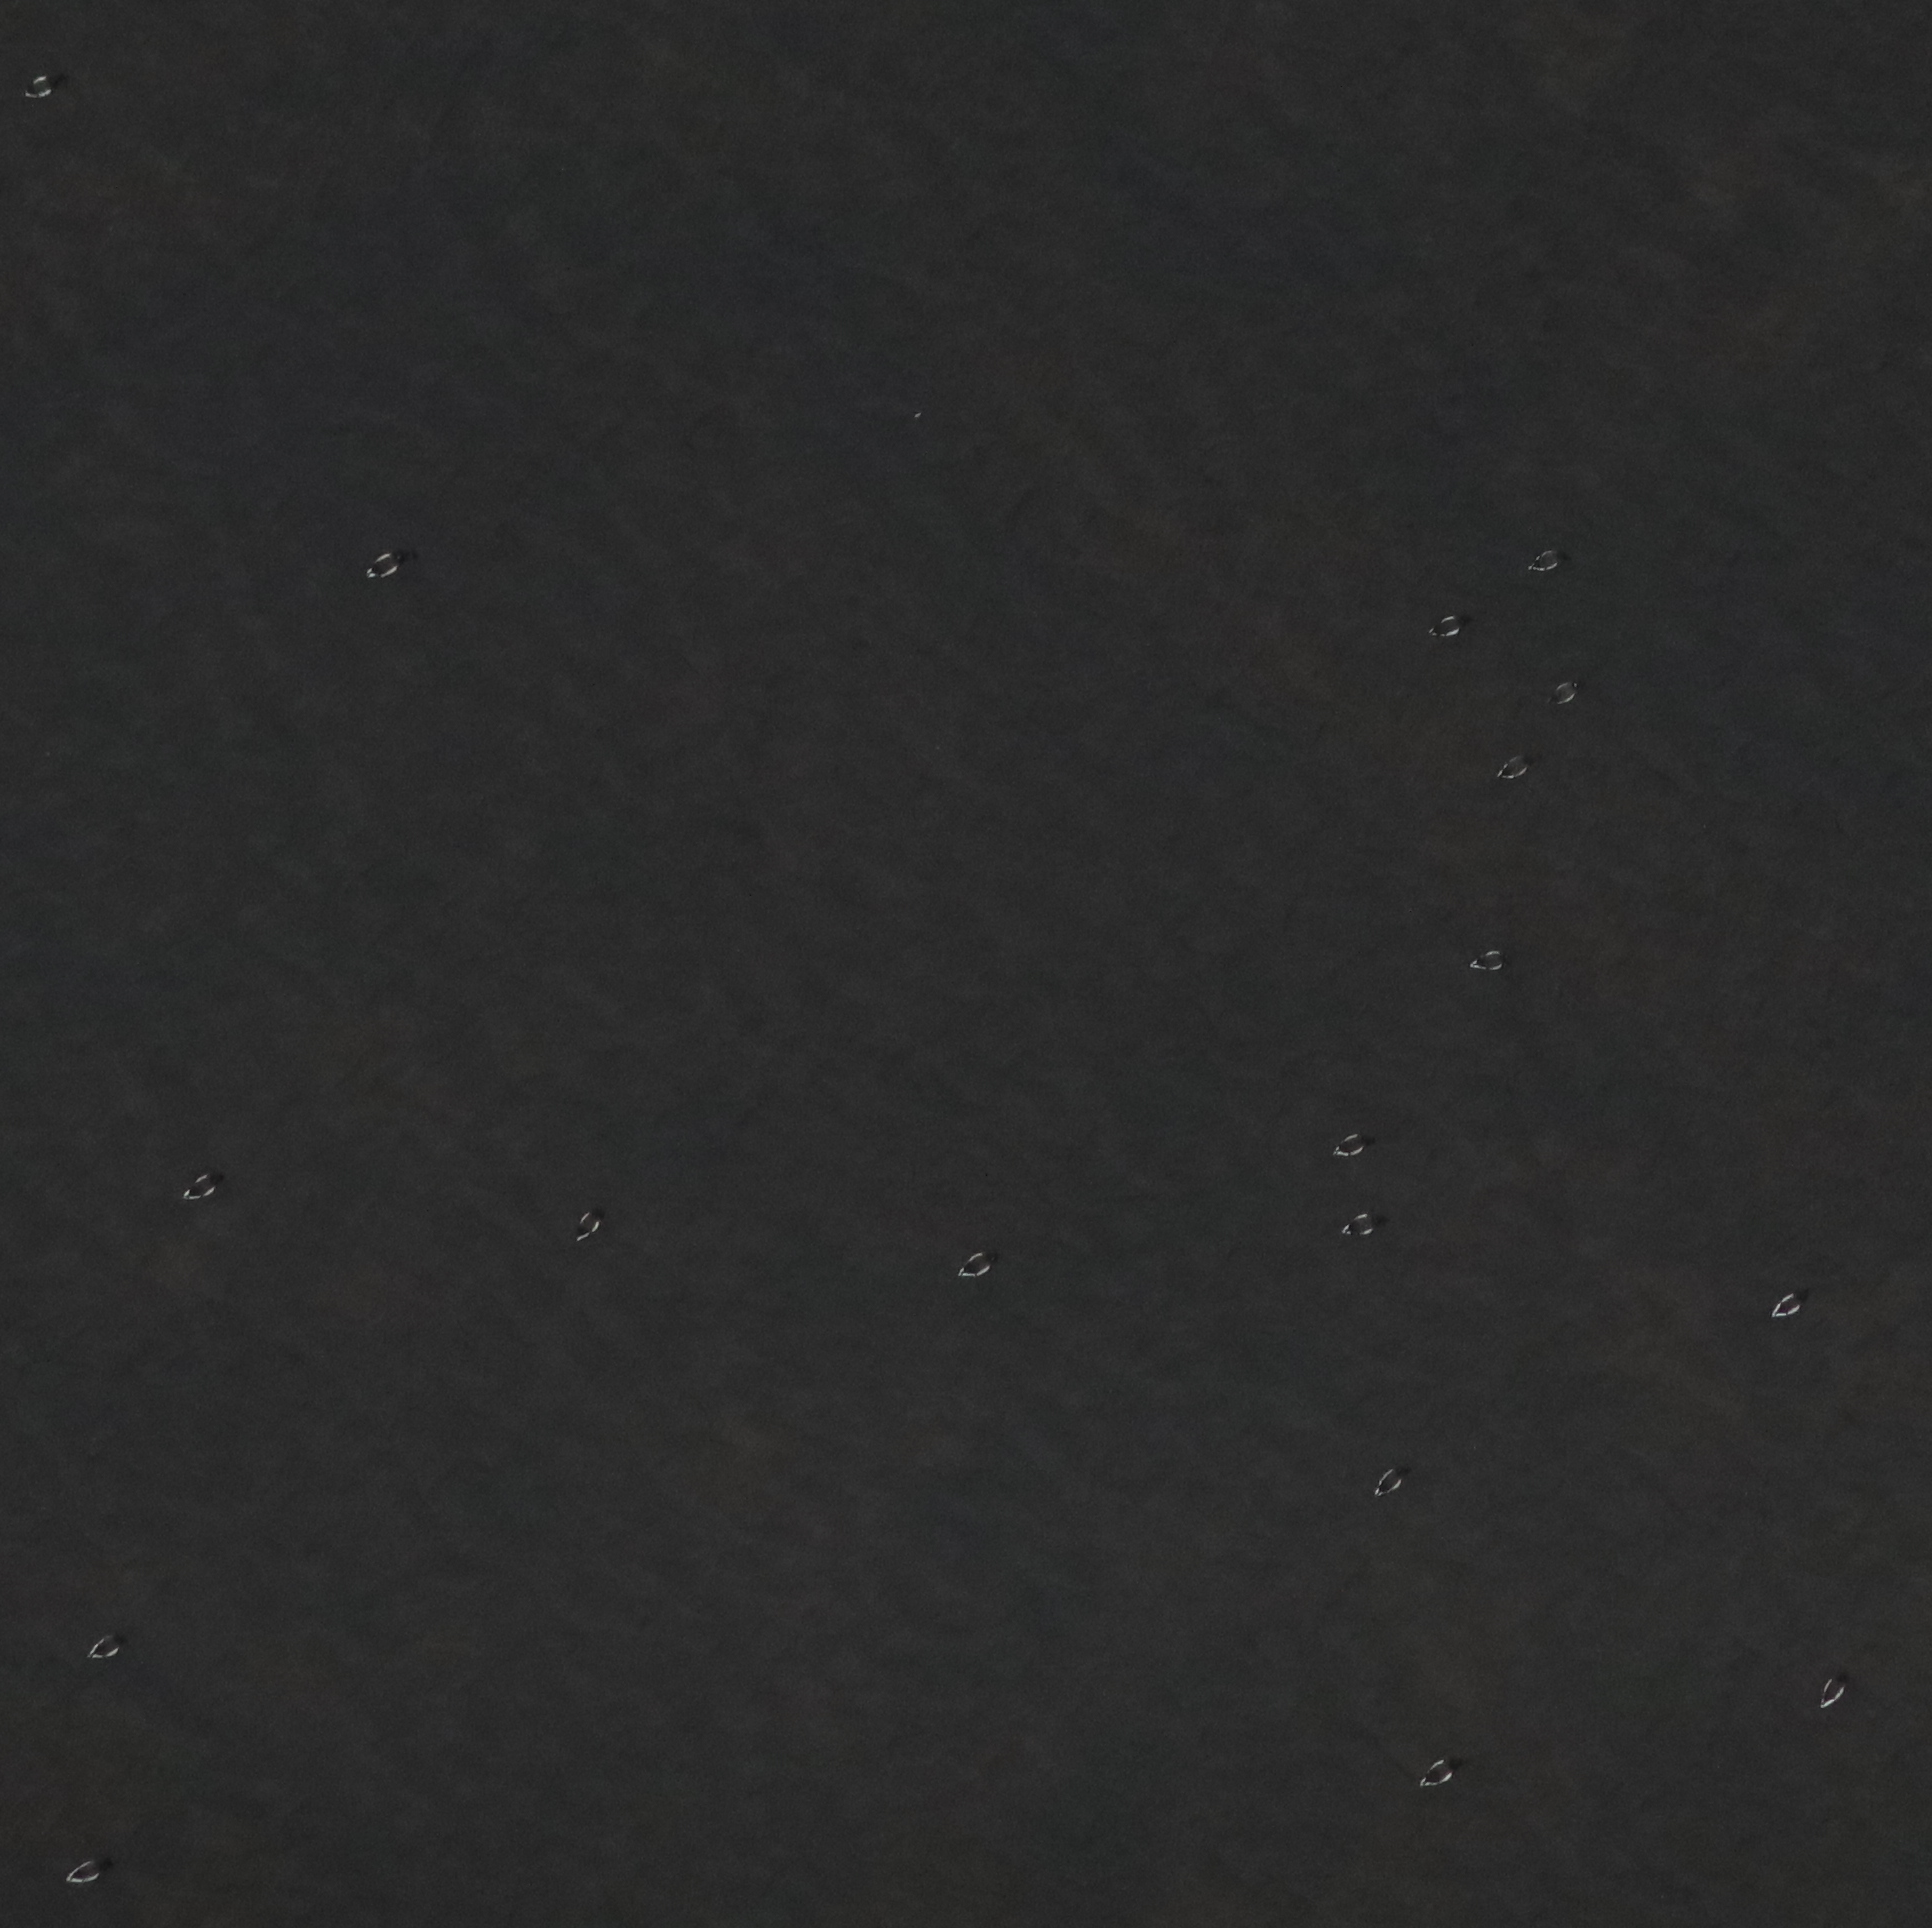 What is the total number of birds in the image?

18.